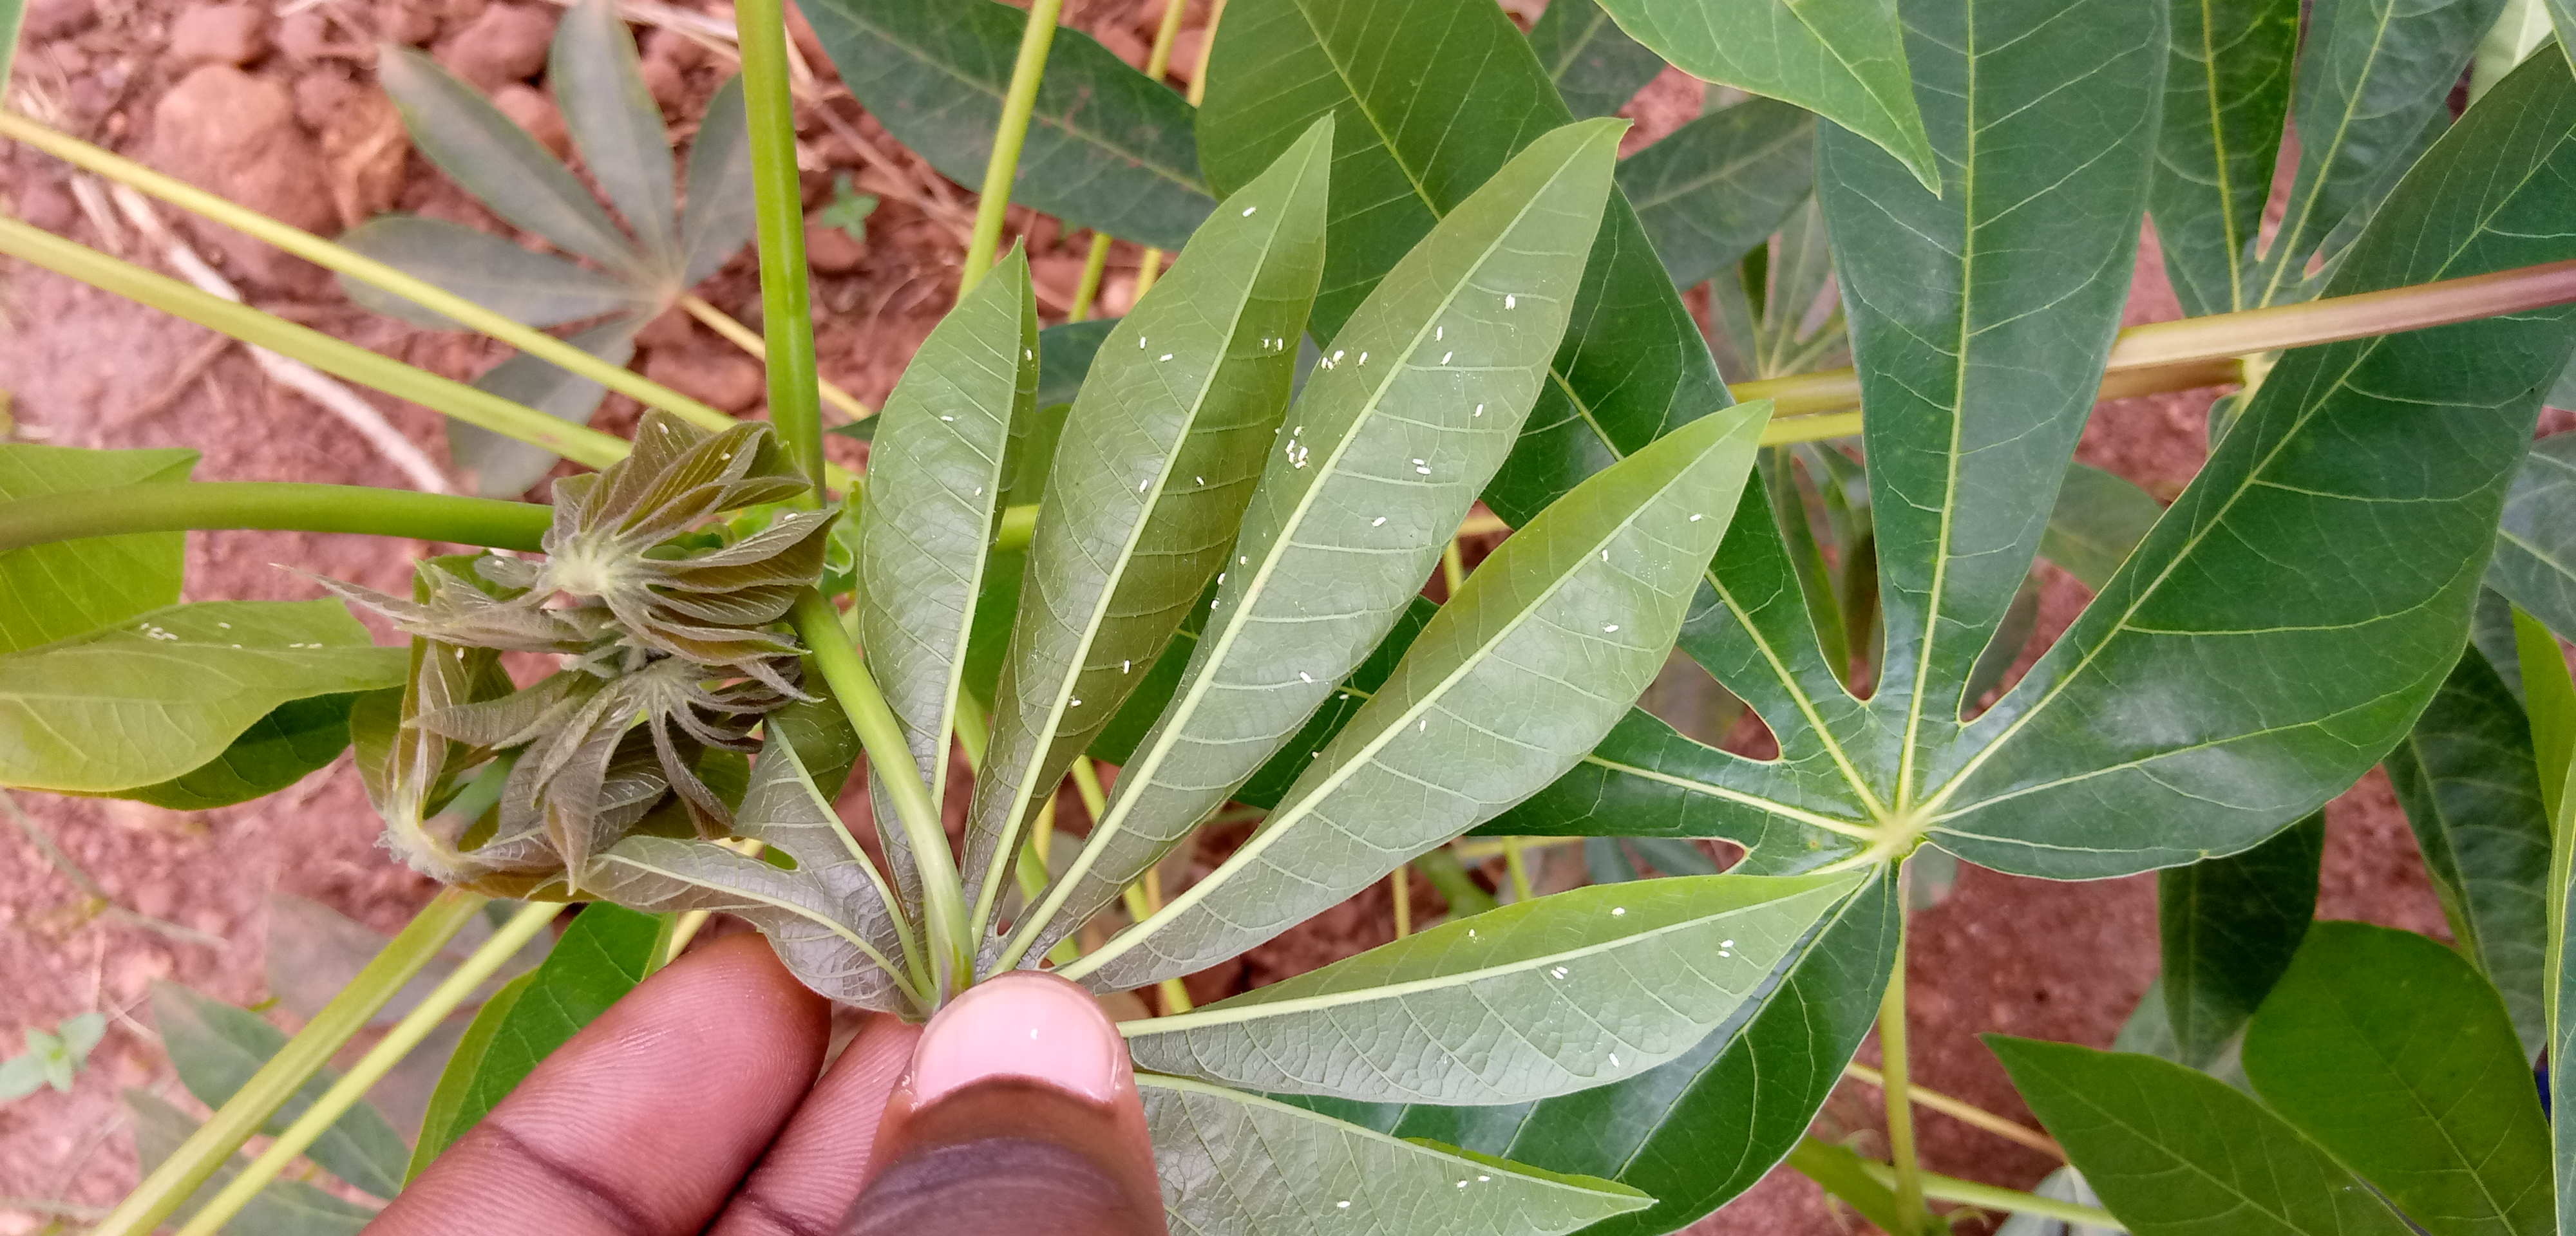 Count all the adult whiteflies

64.